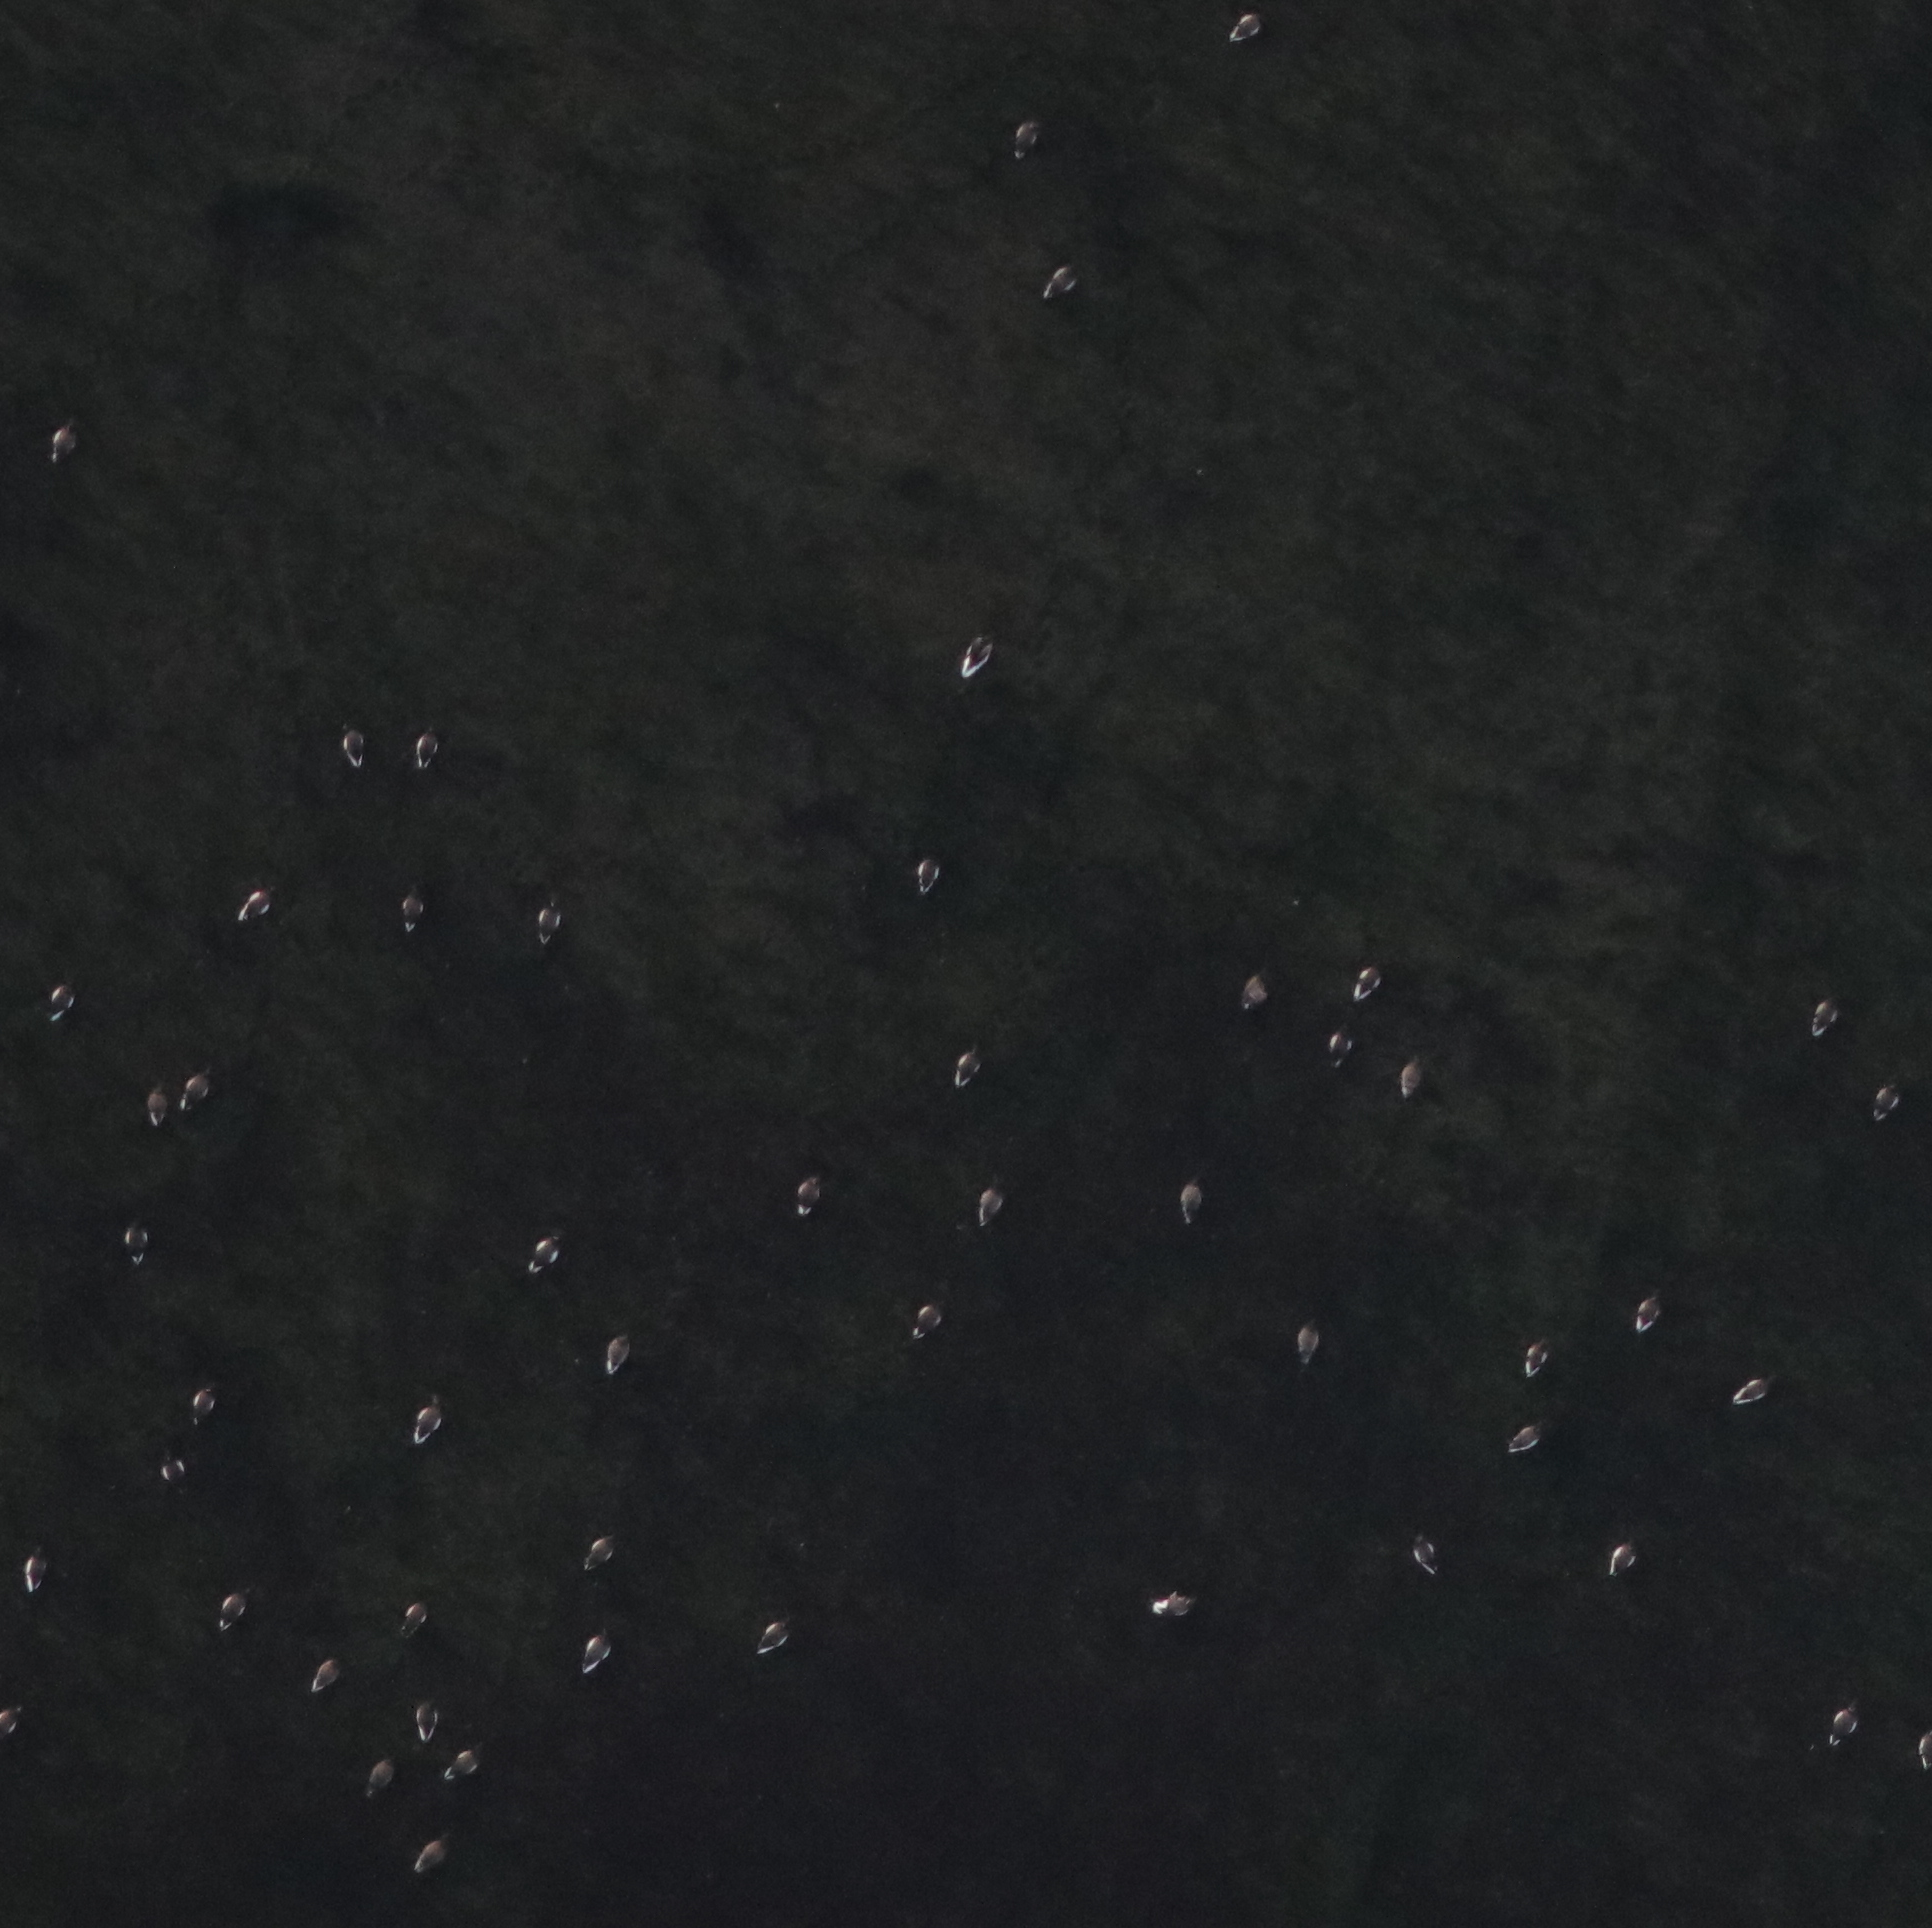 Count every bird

53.